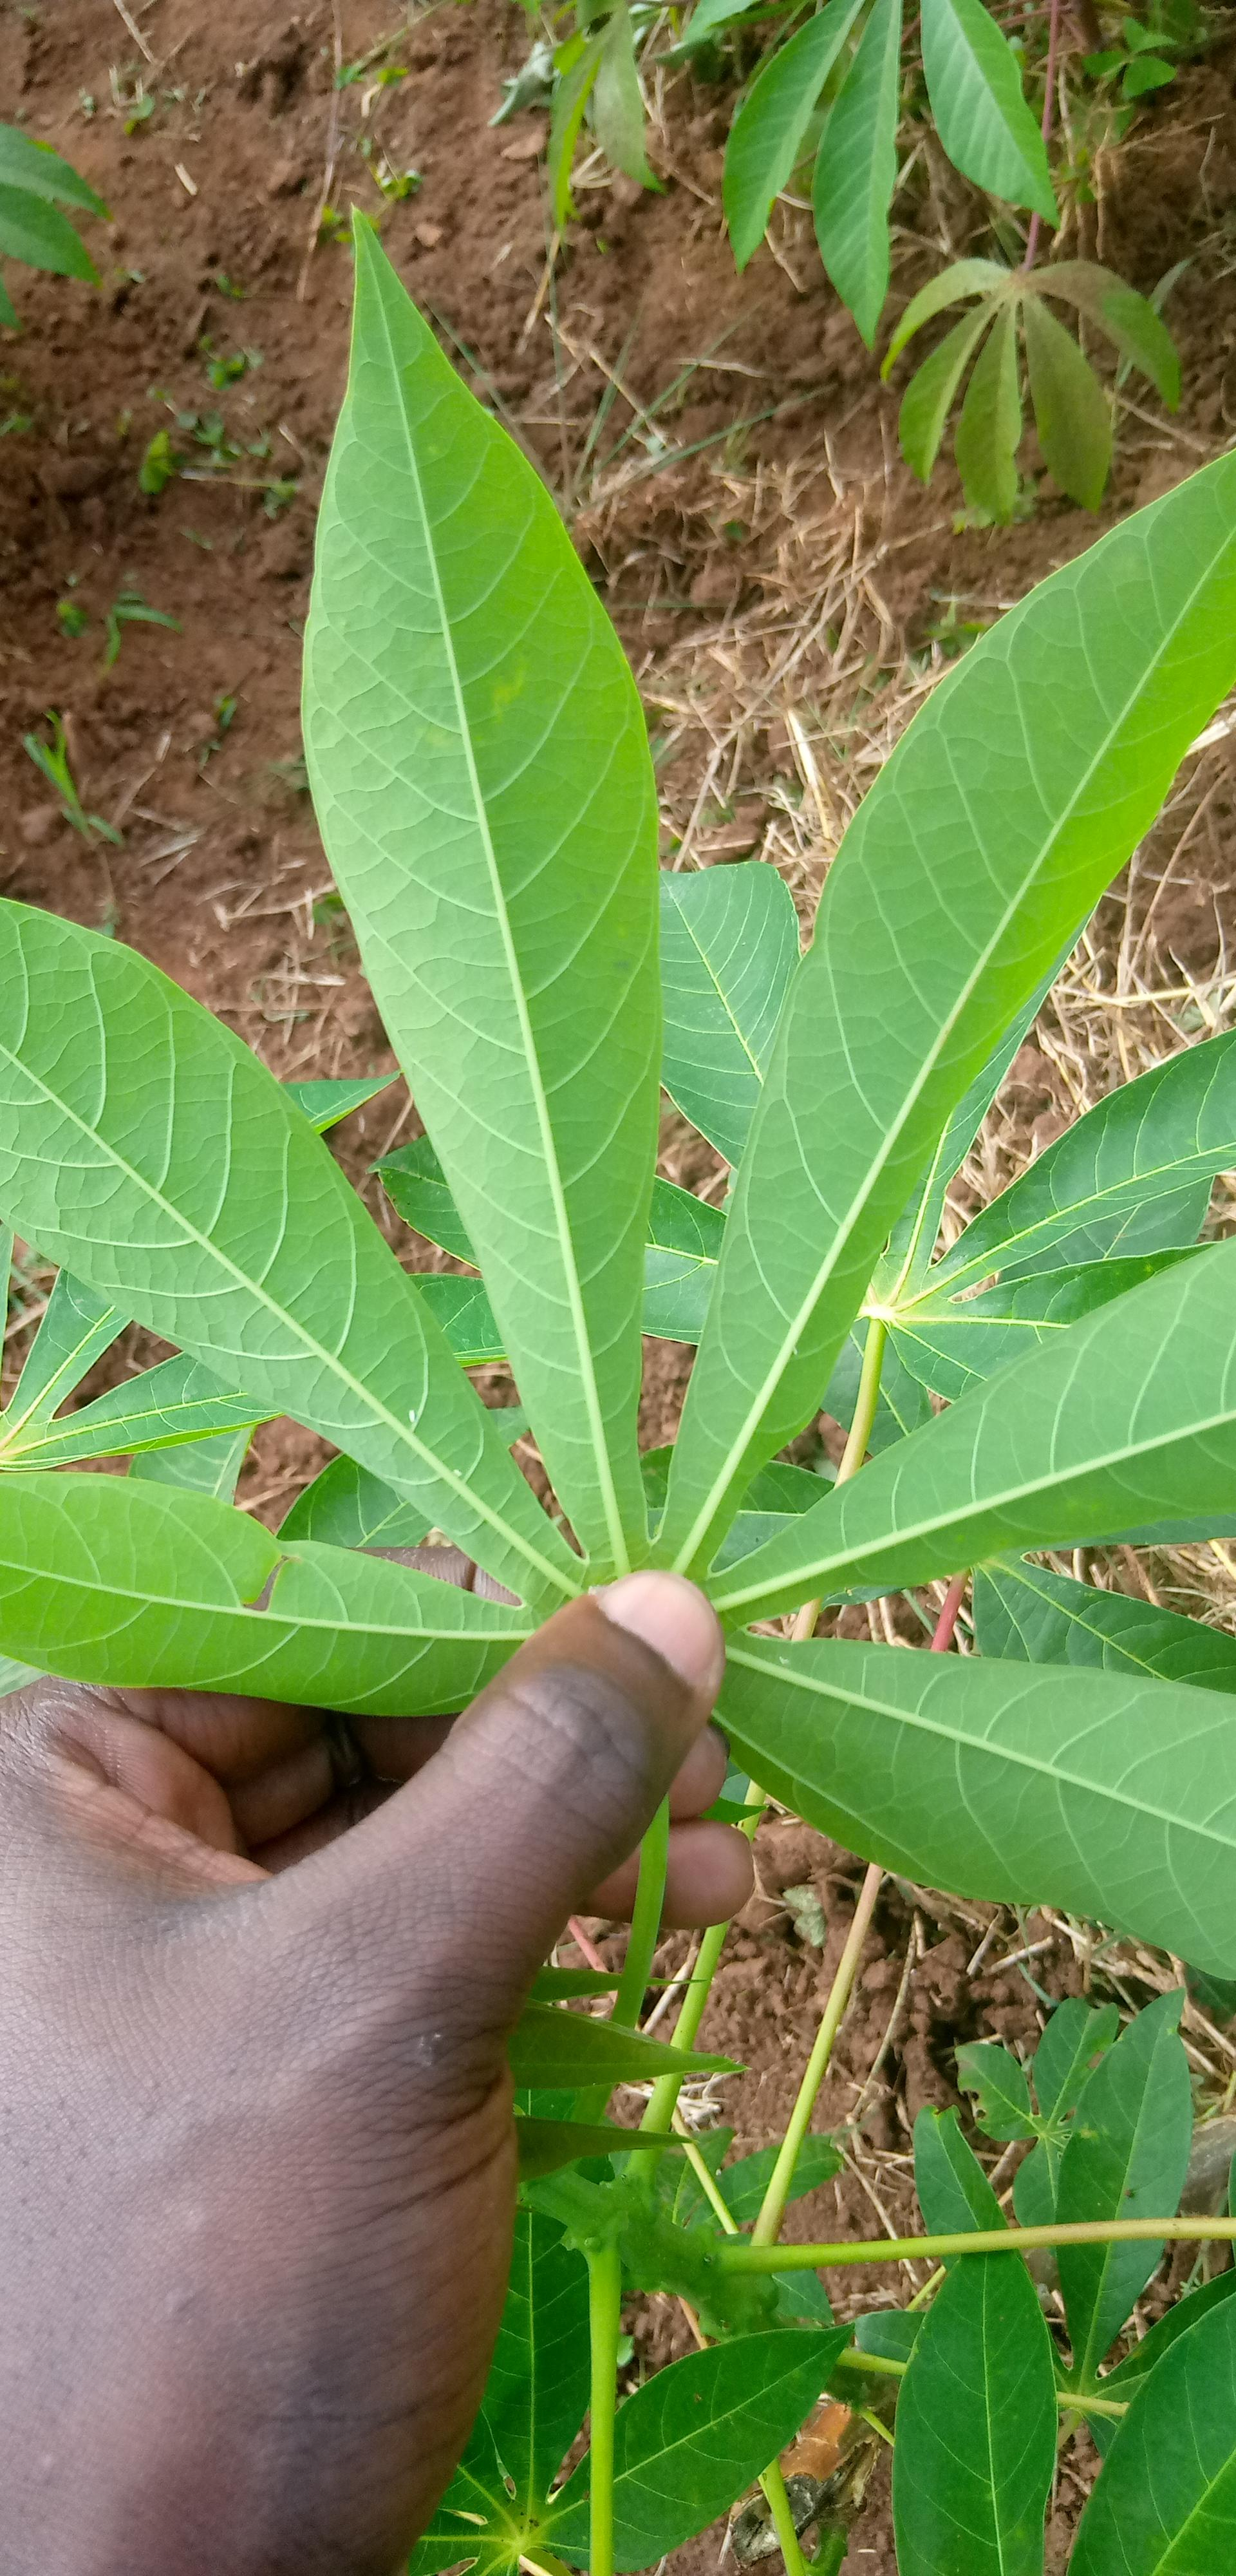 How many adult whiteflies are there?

3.